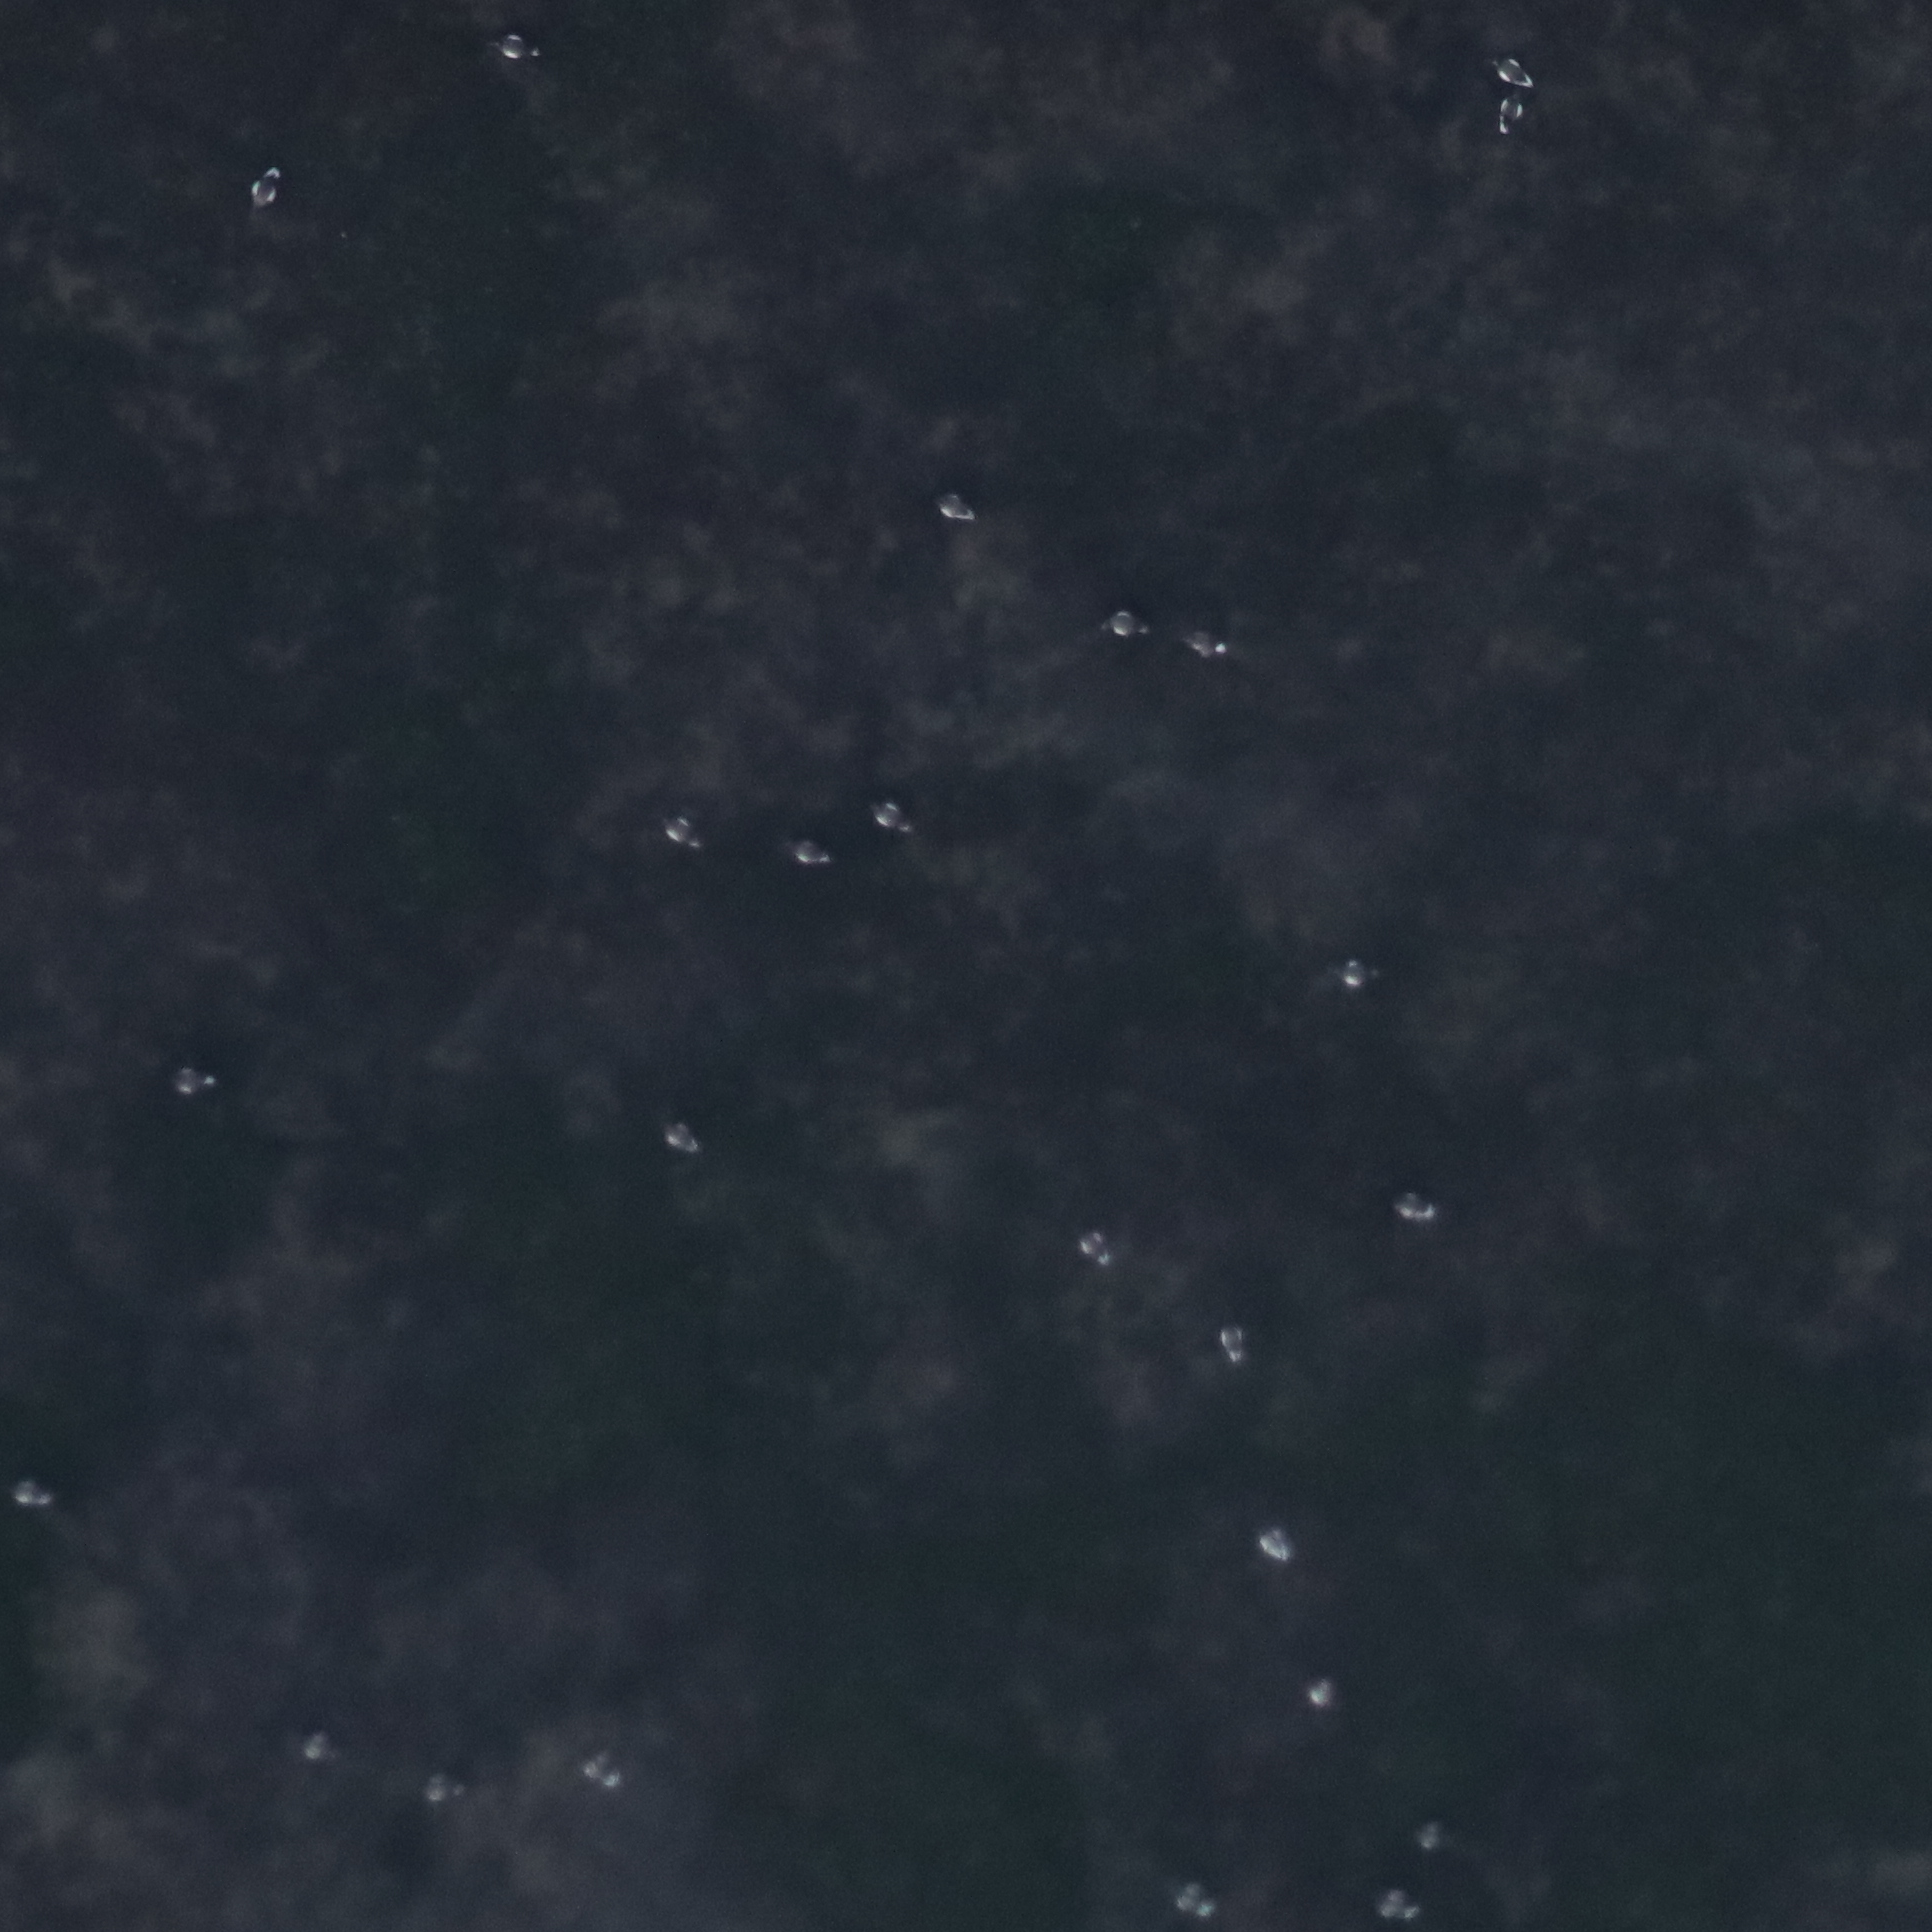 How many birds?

25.